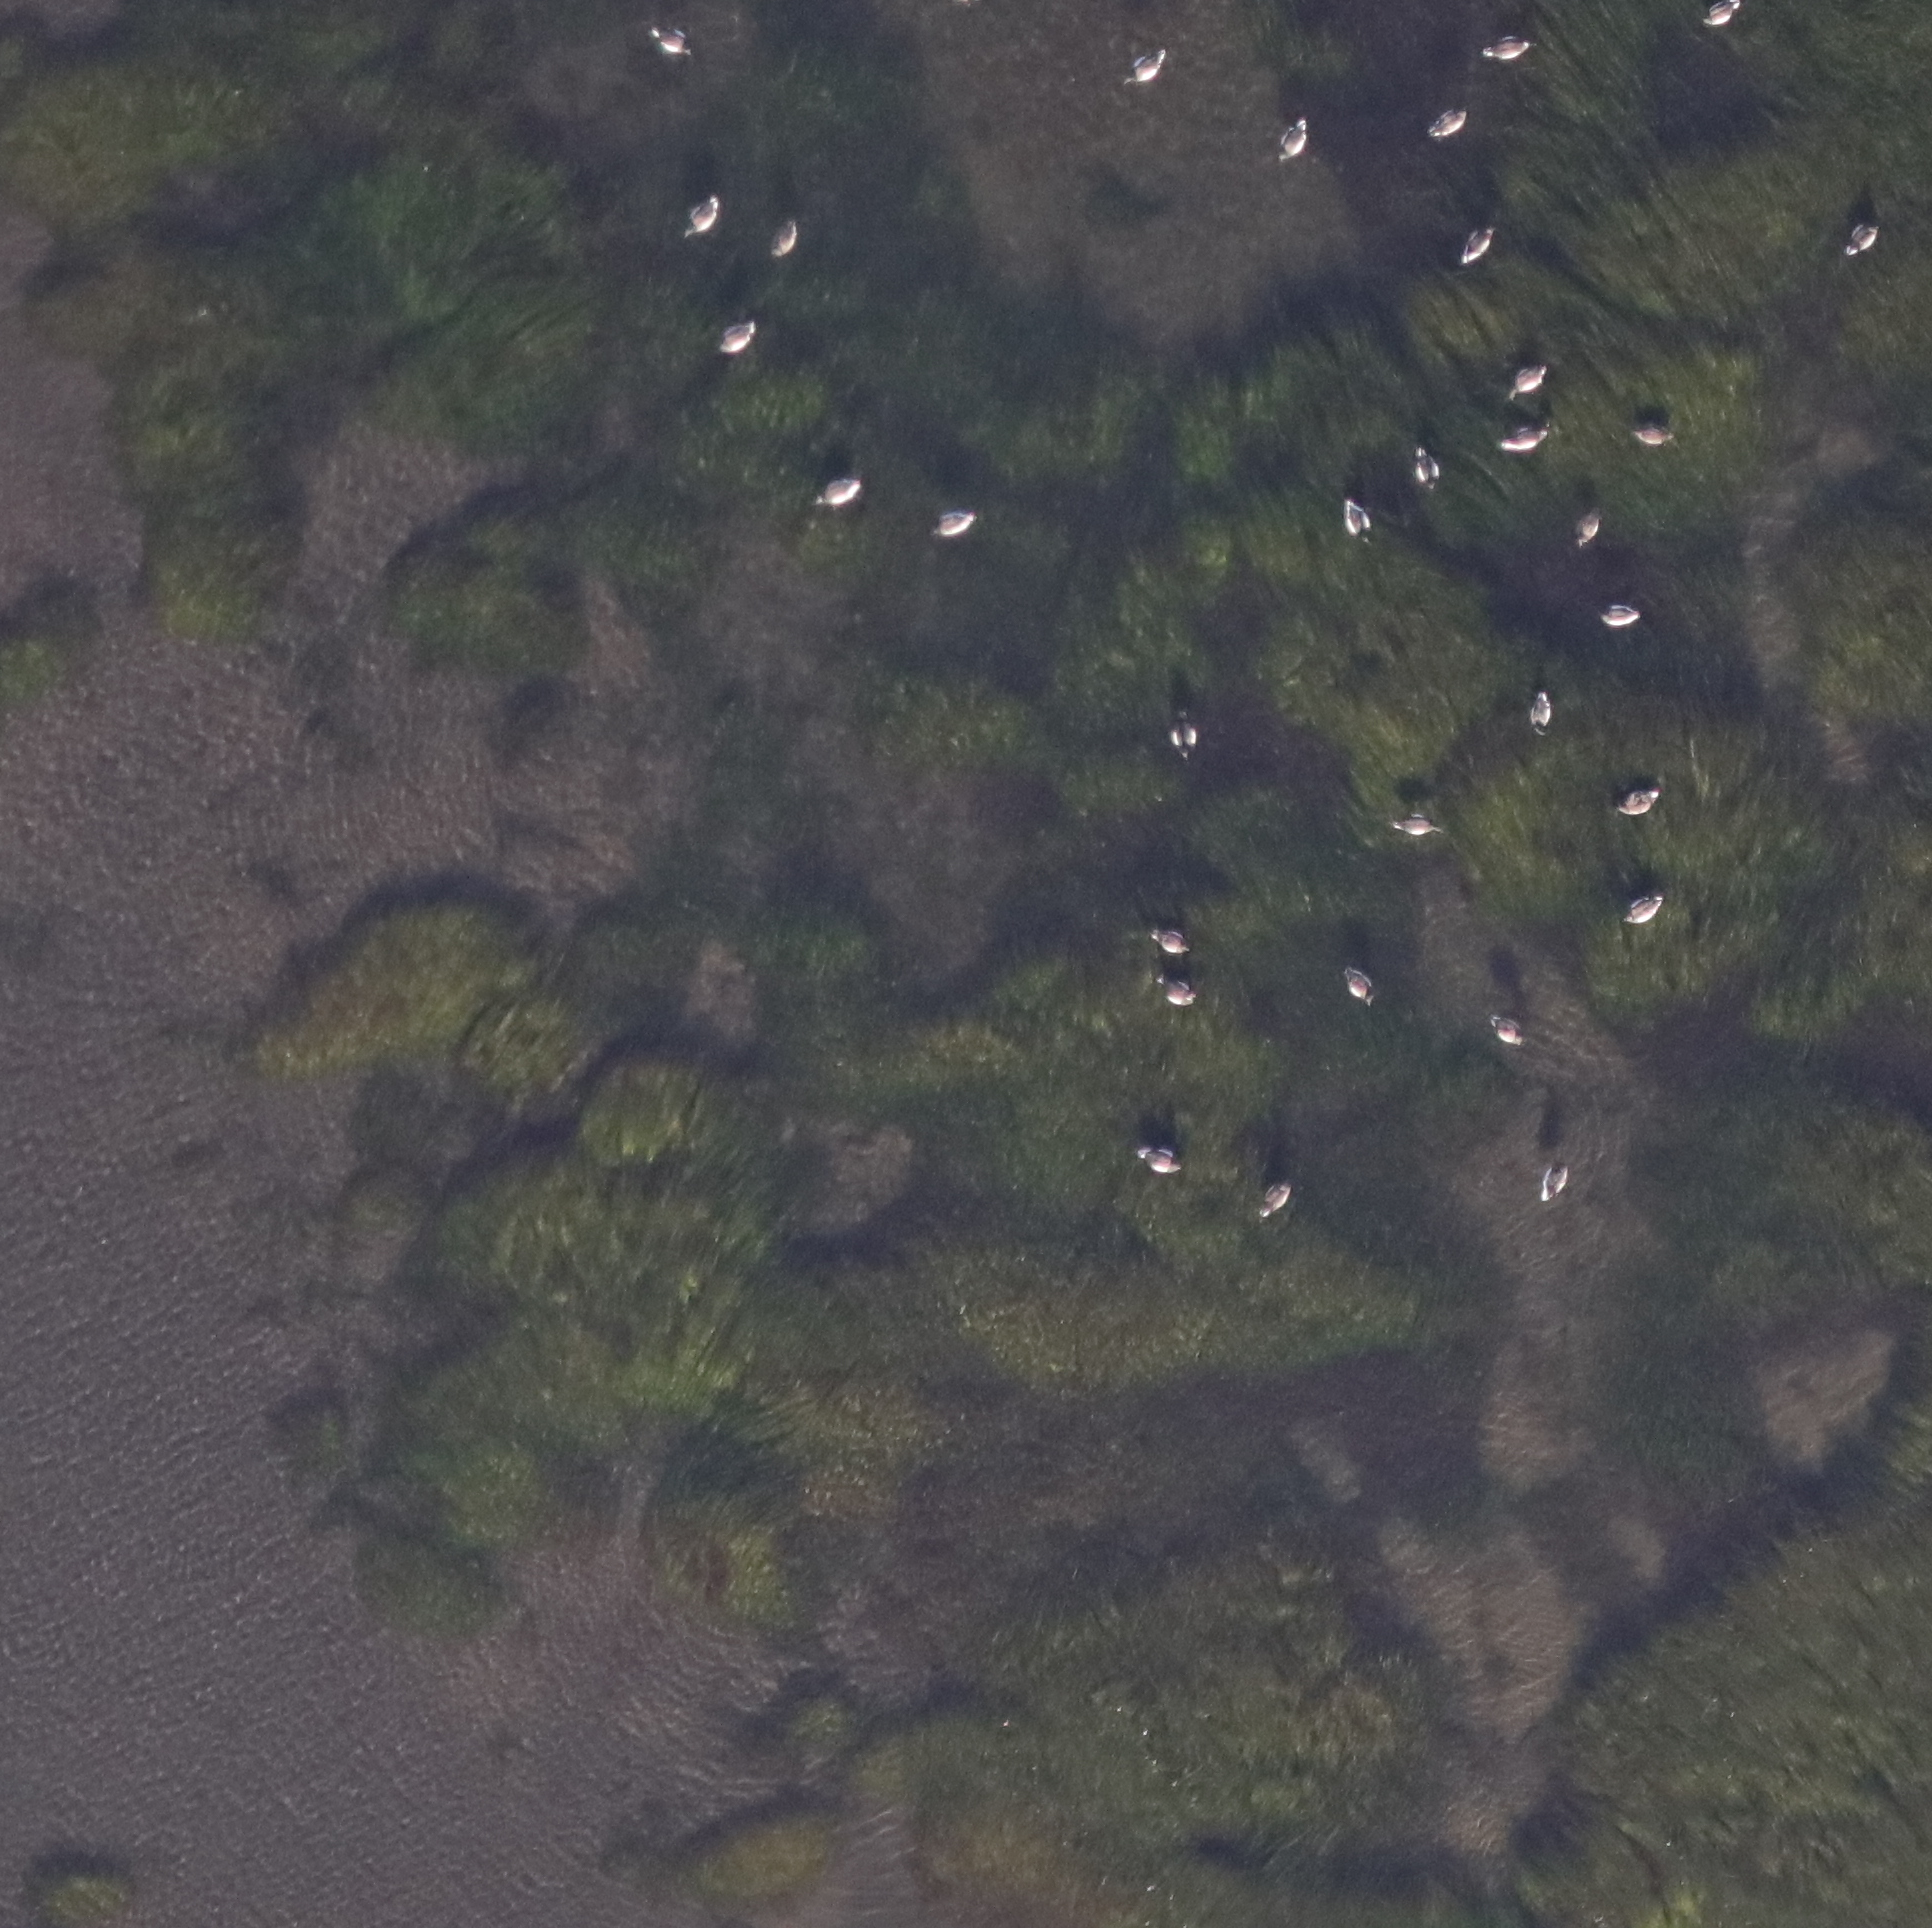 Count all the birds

32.